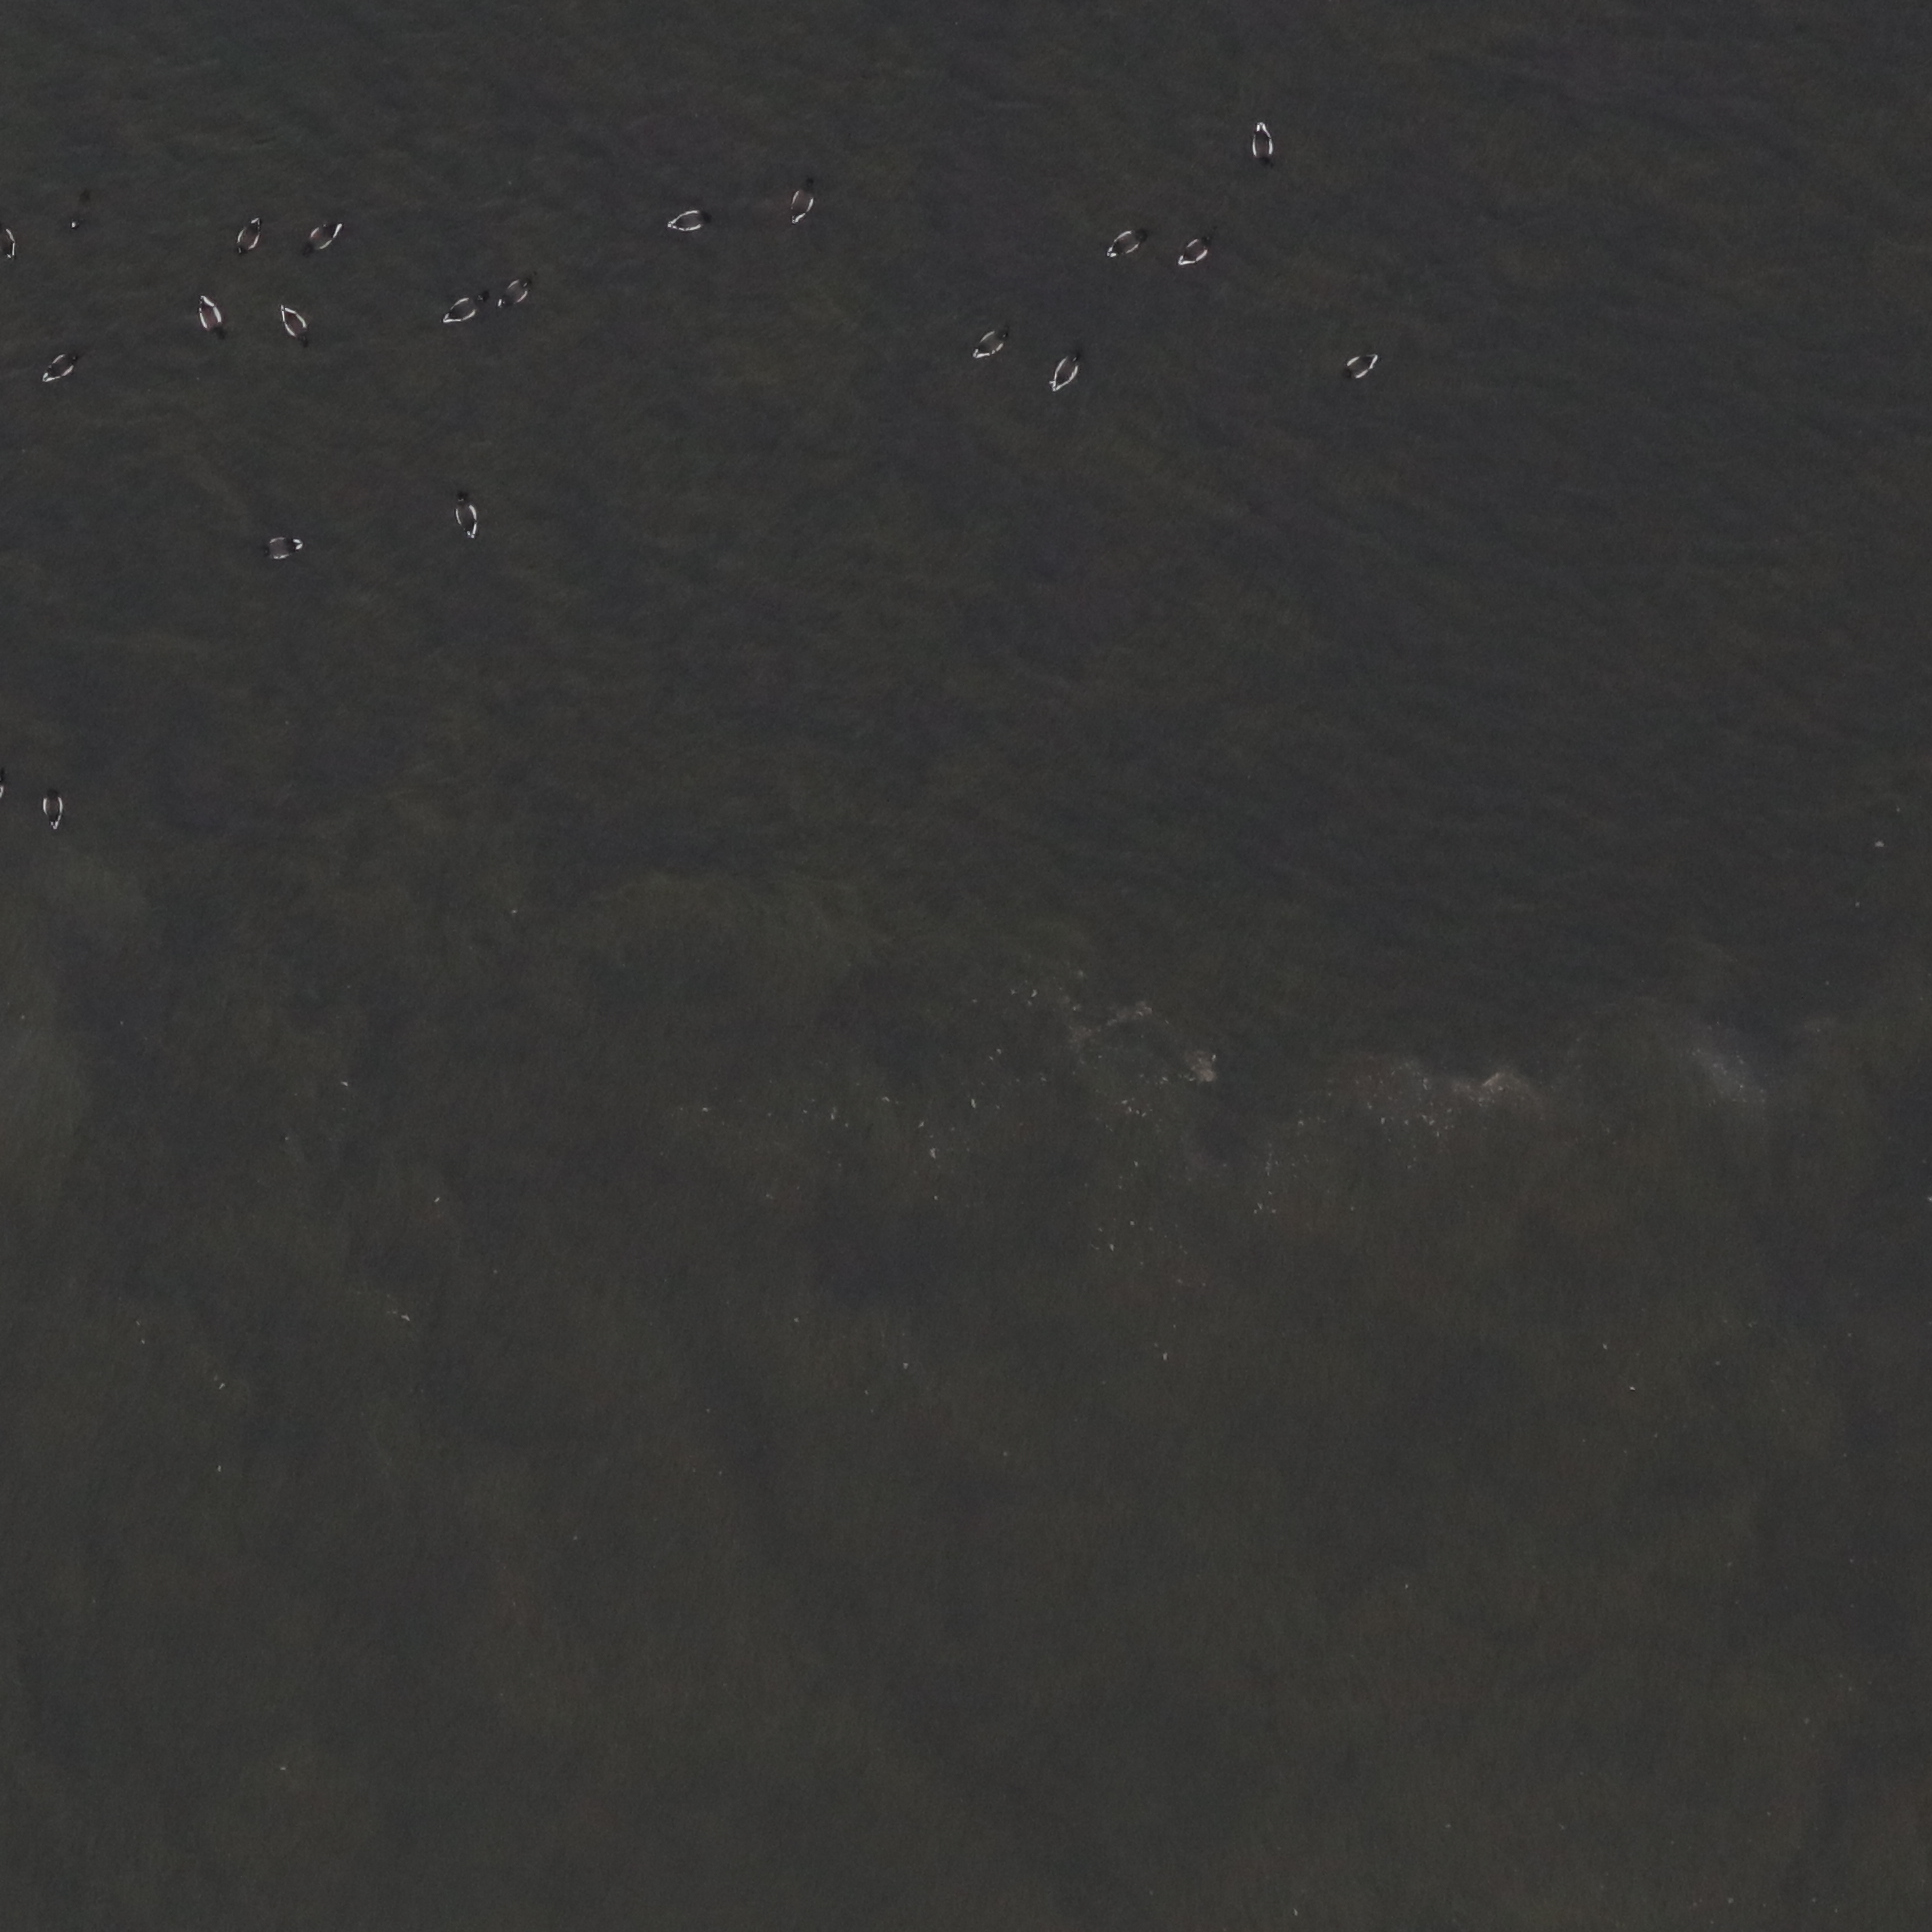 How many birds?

19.